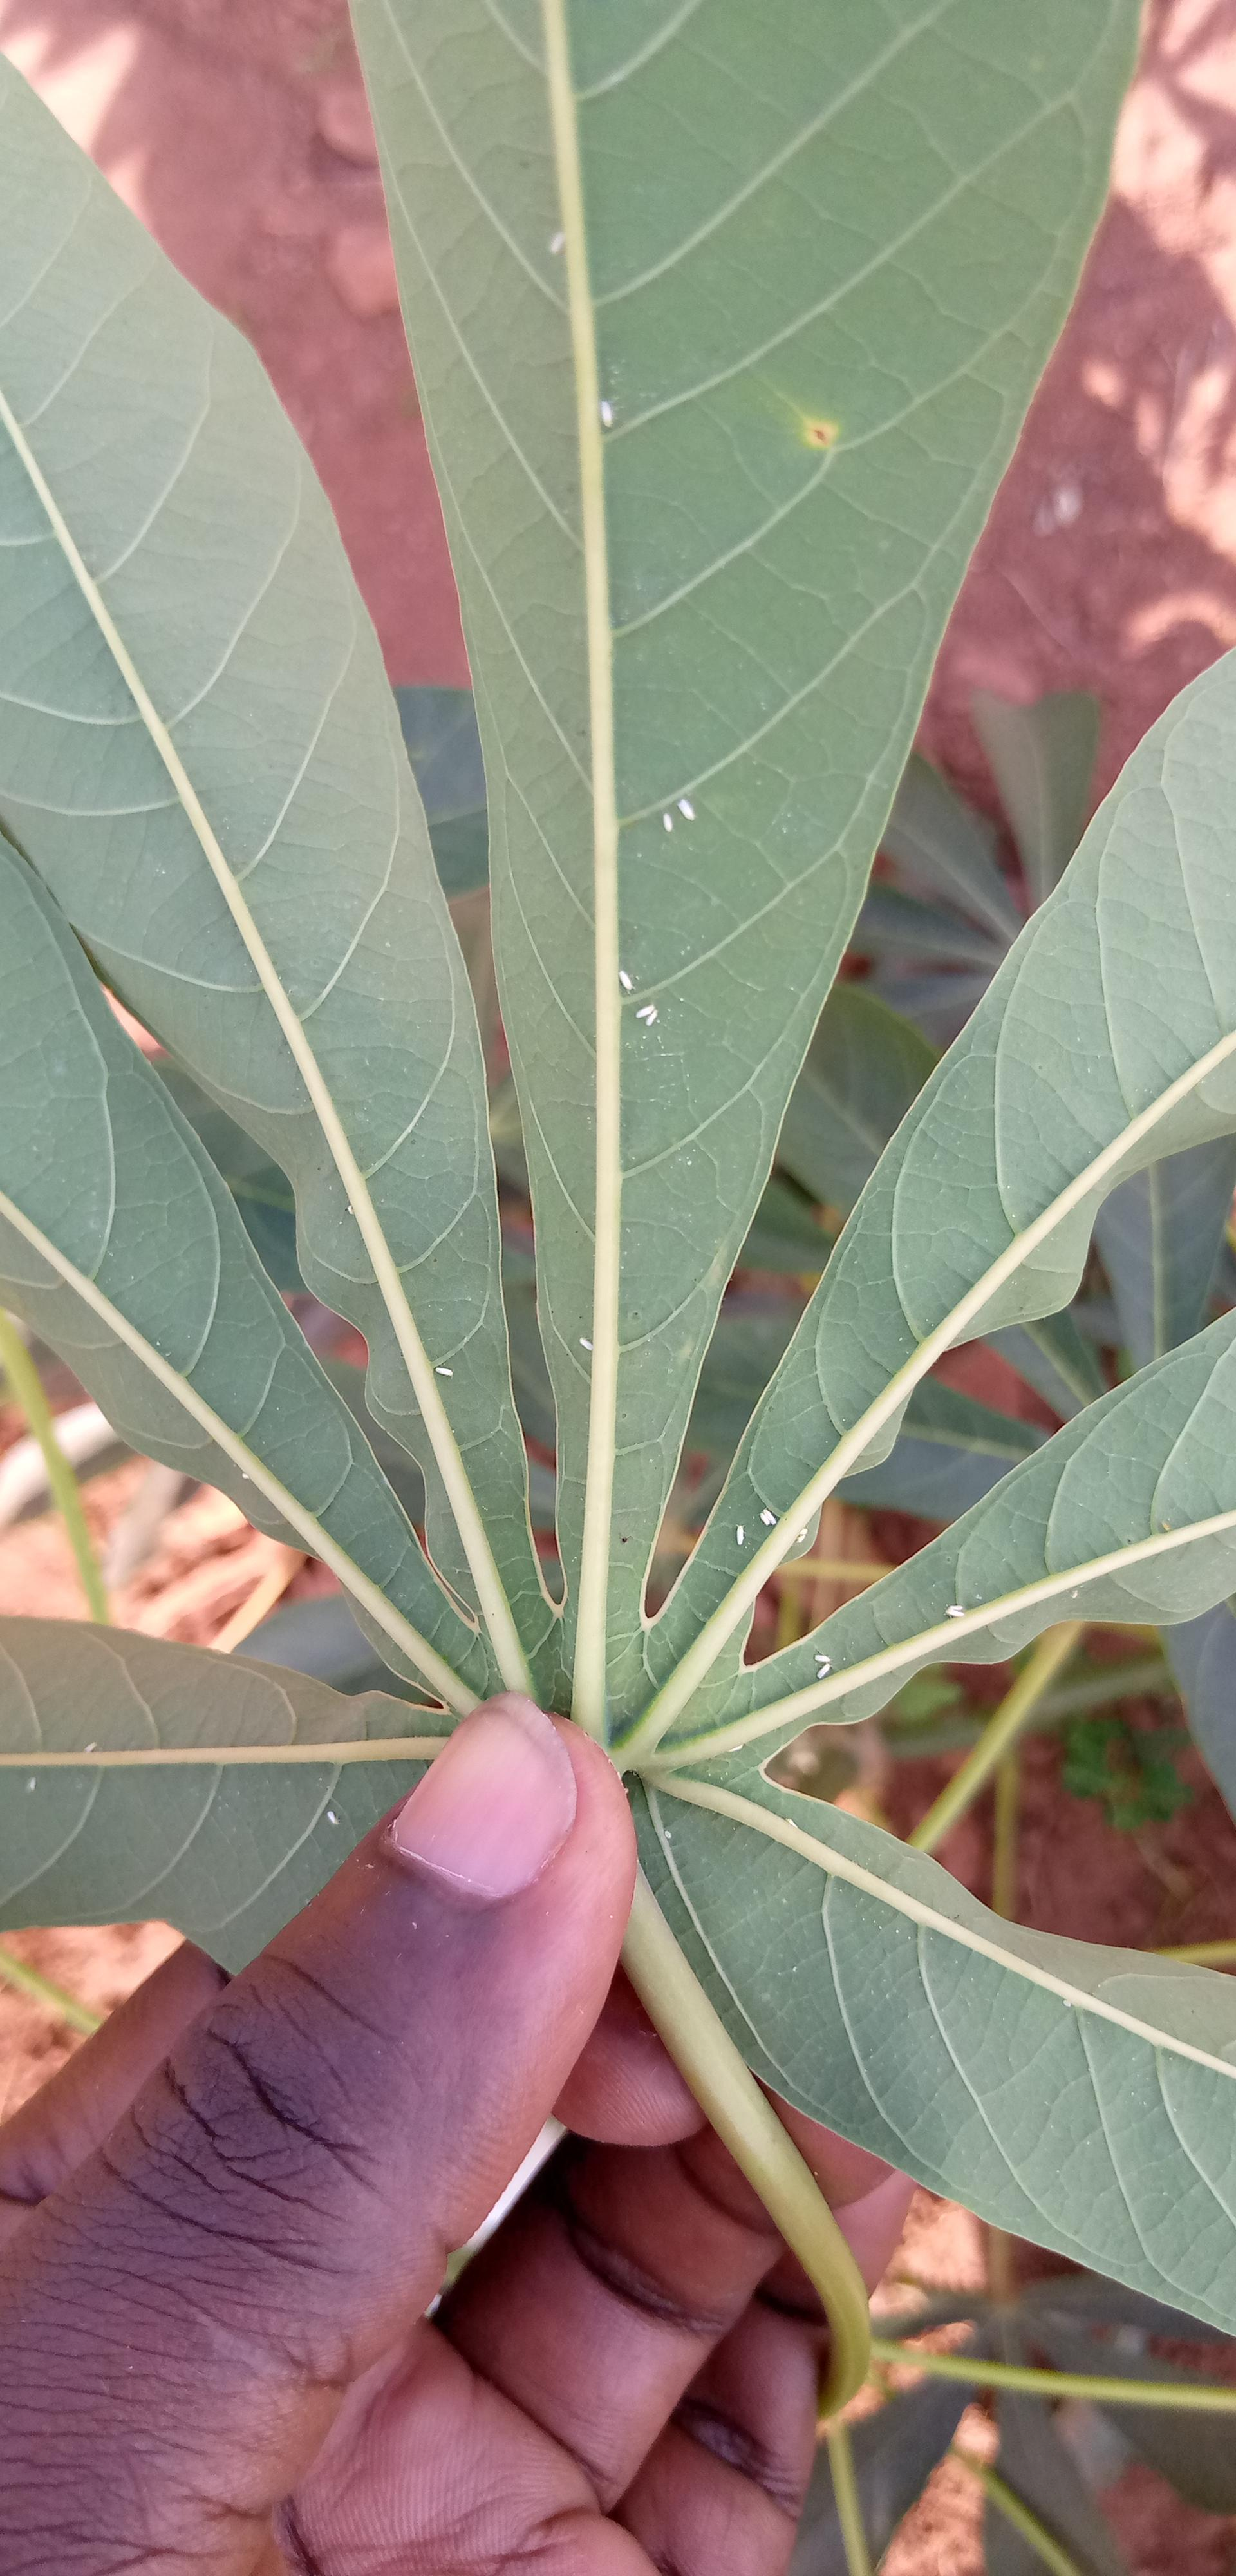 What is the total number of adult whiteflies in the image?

17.